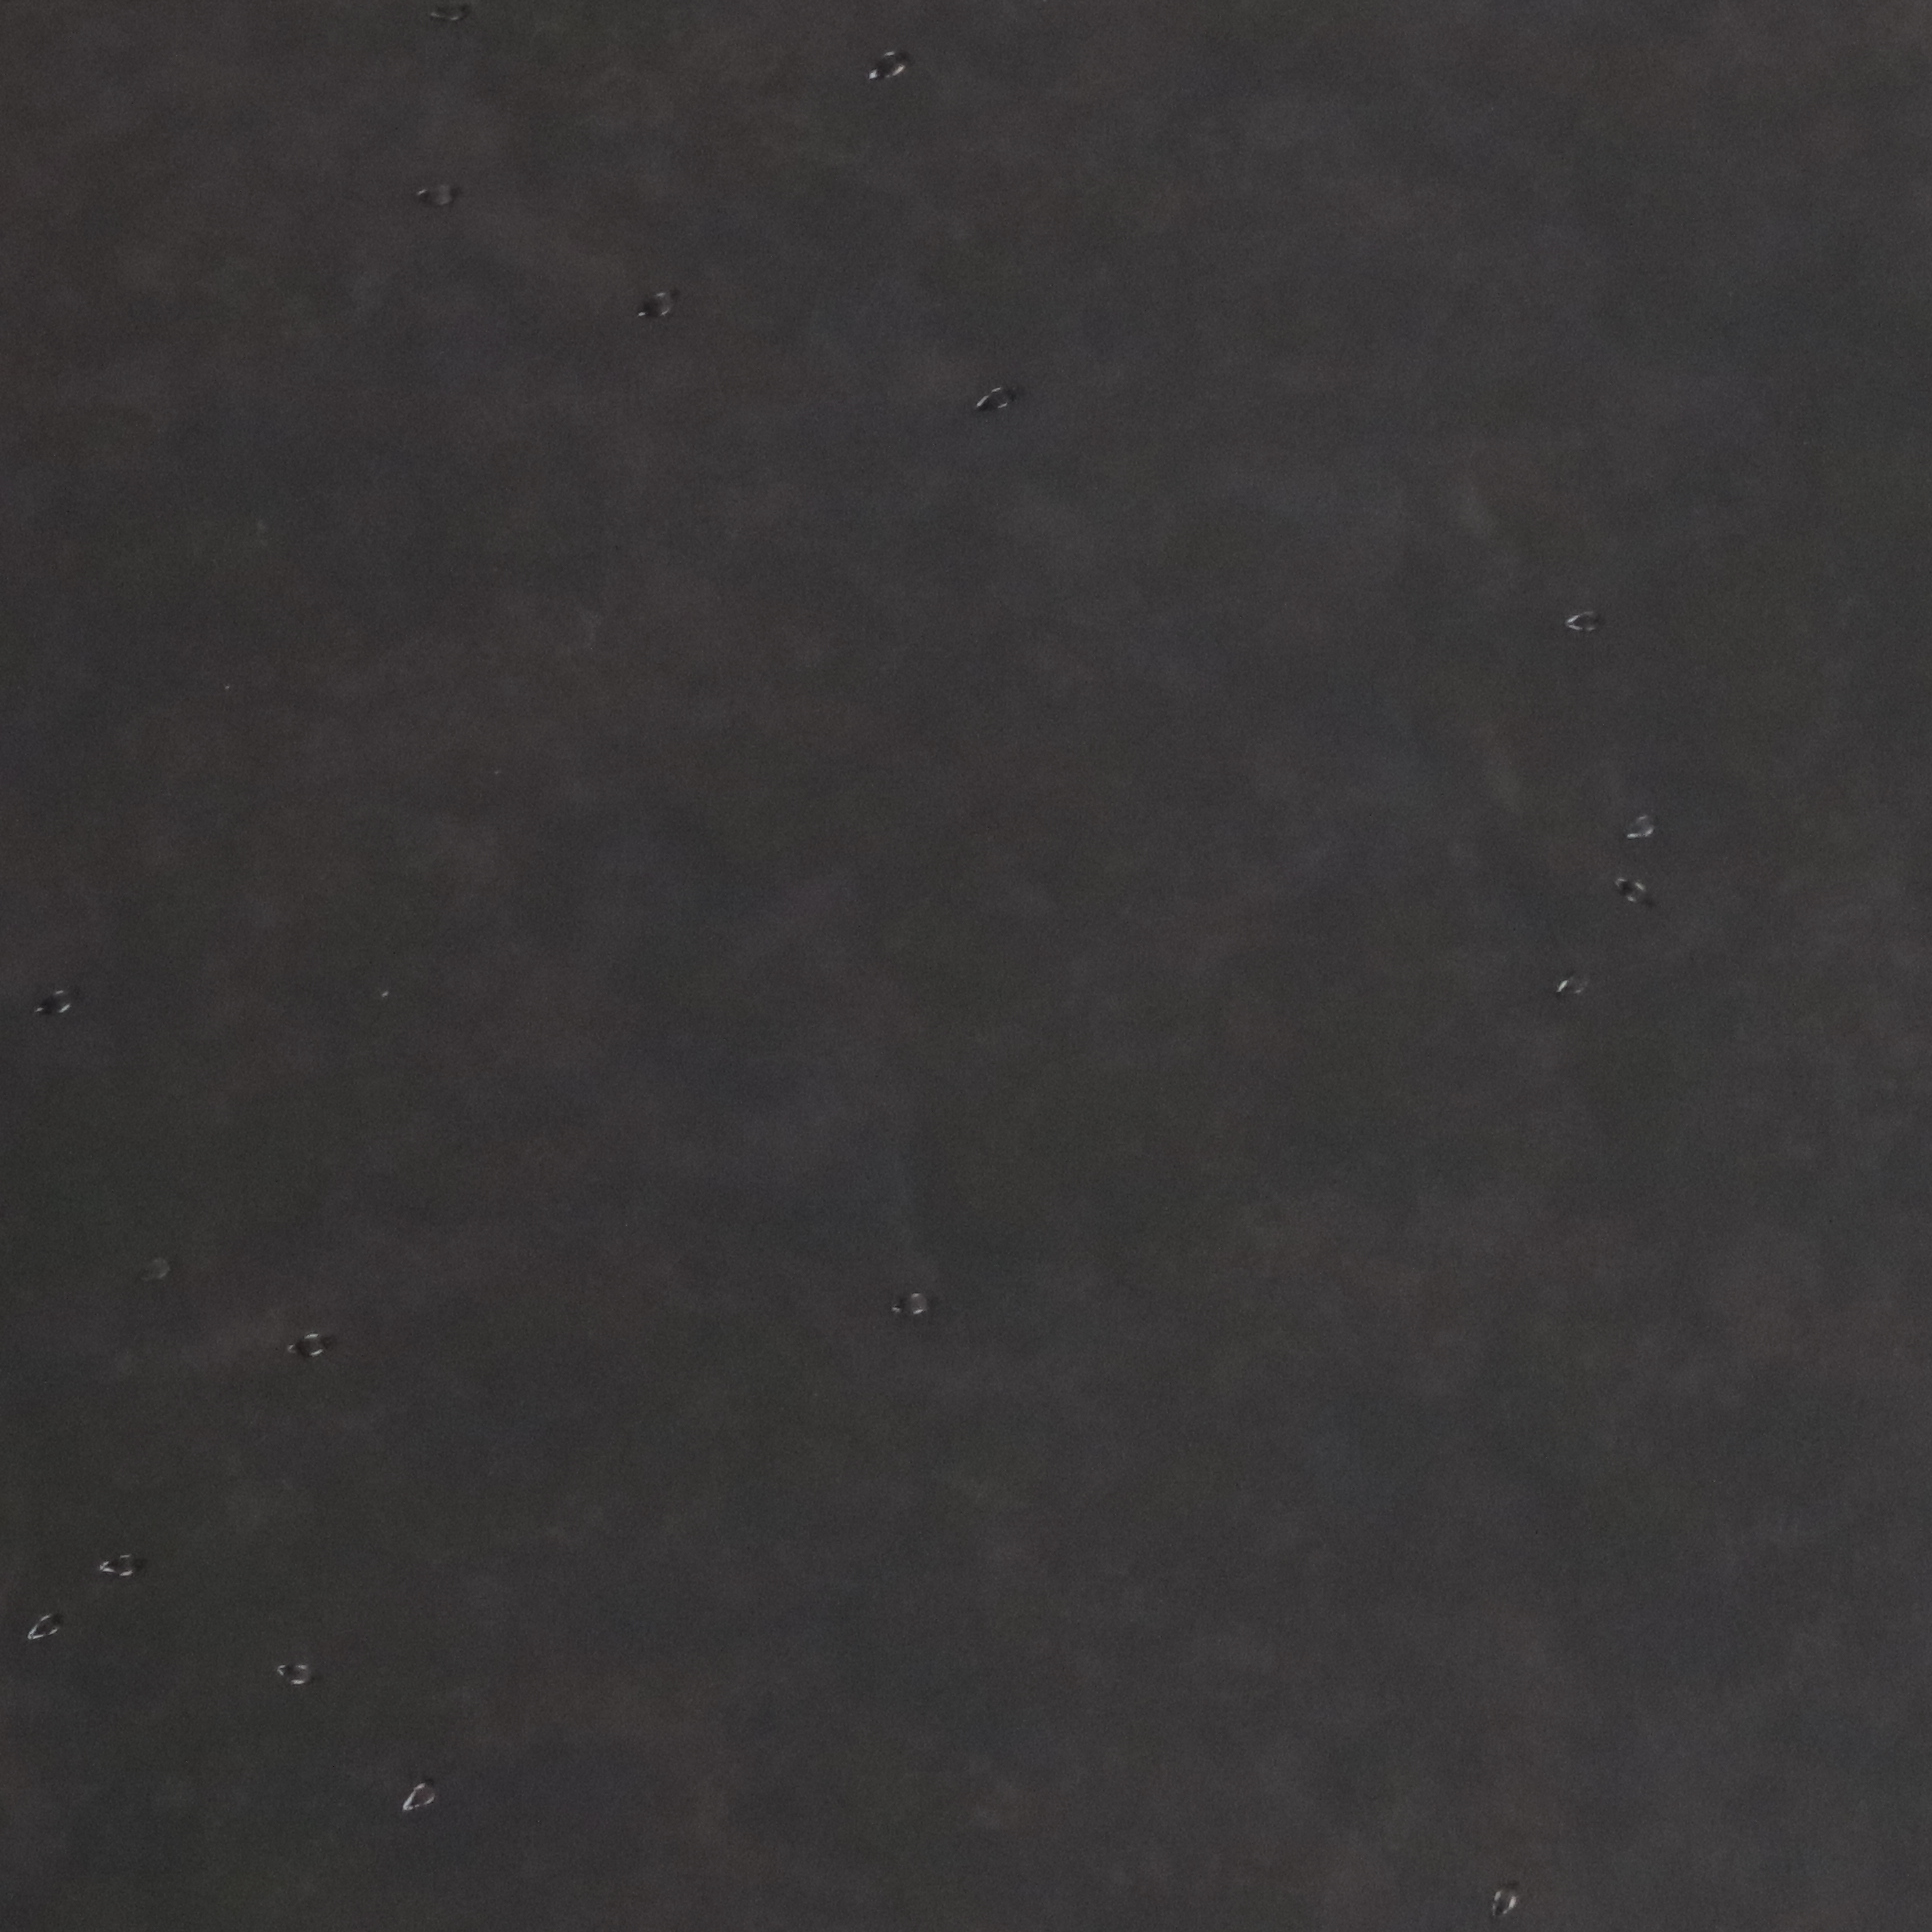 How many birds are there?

18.